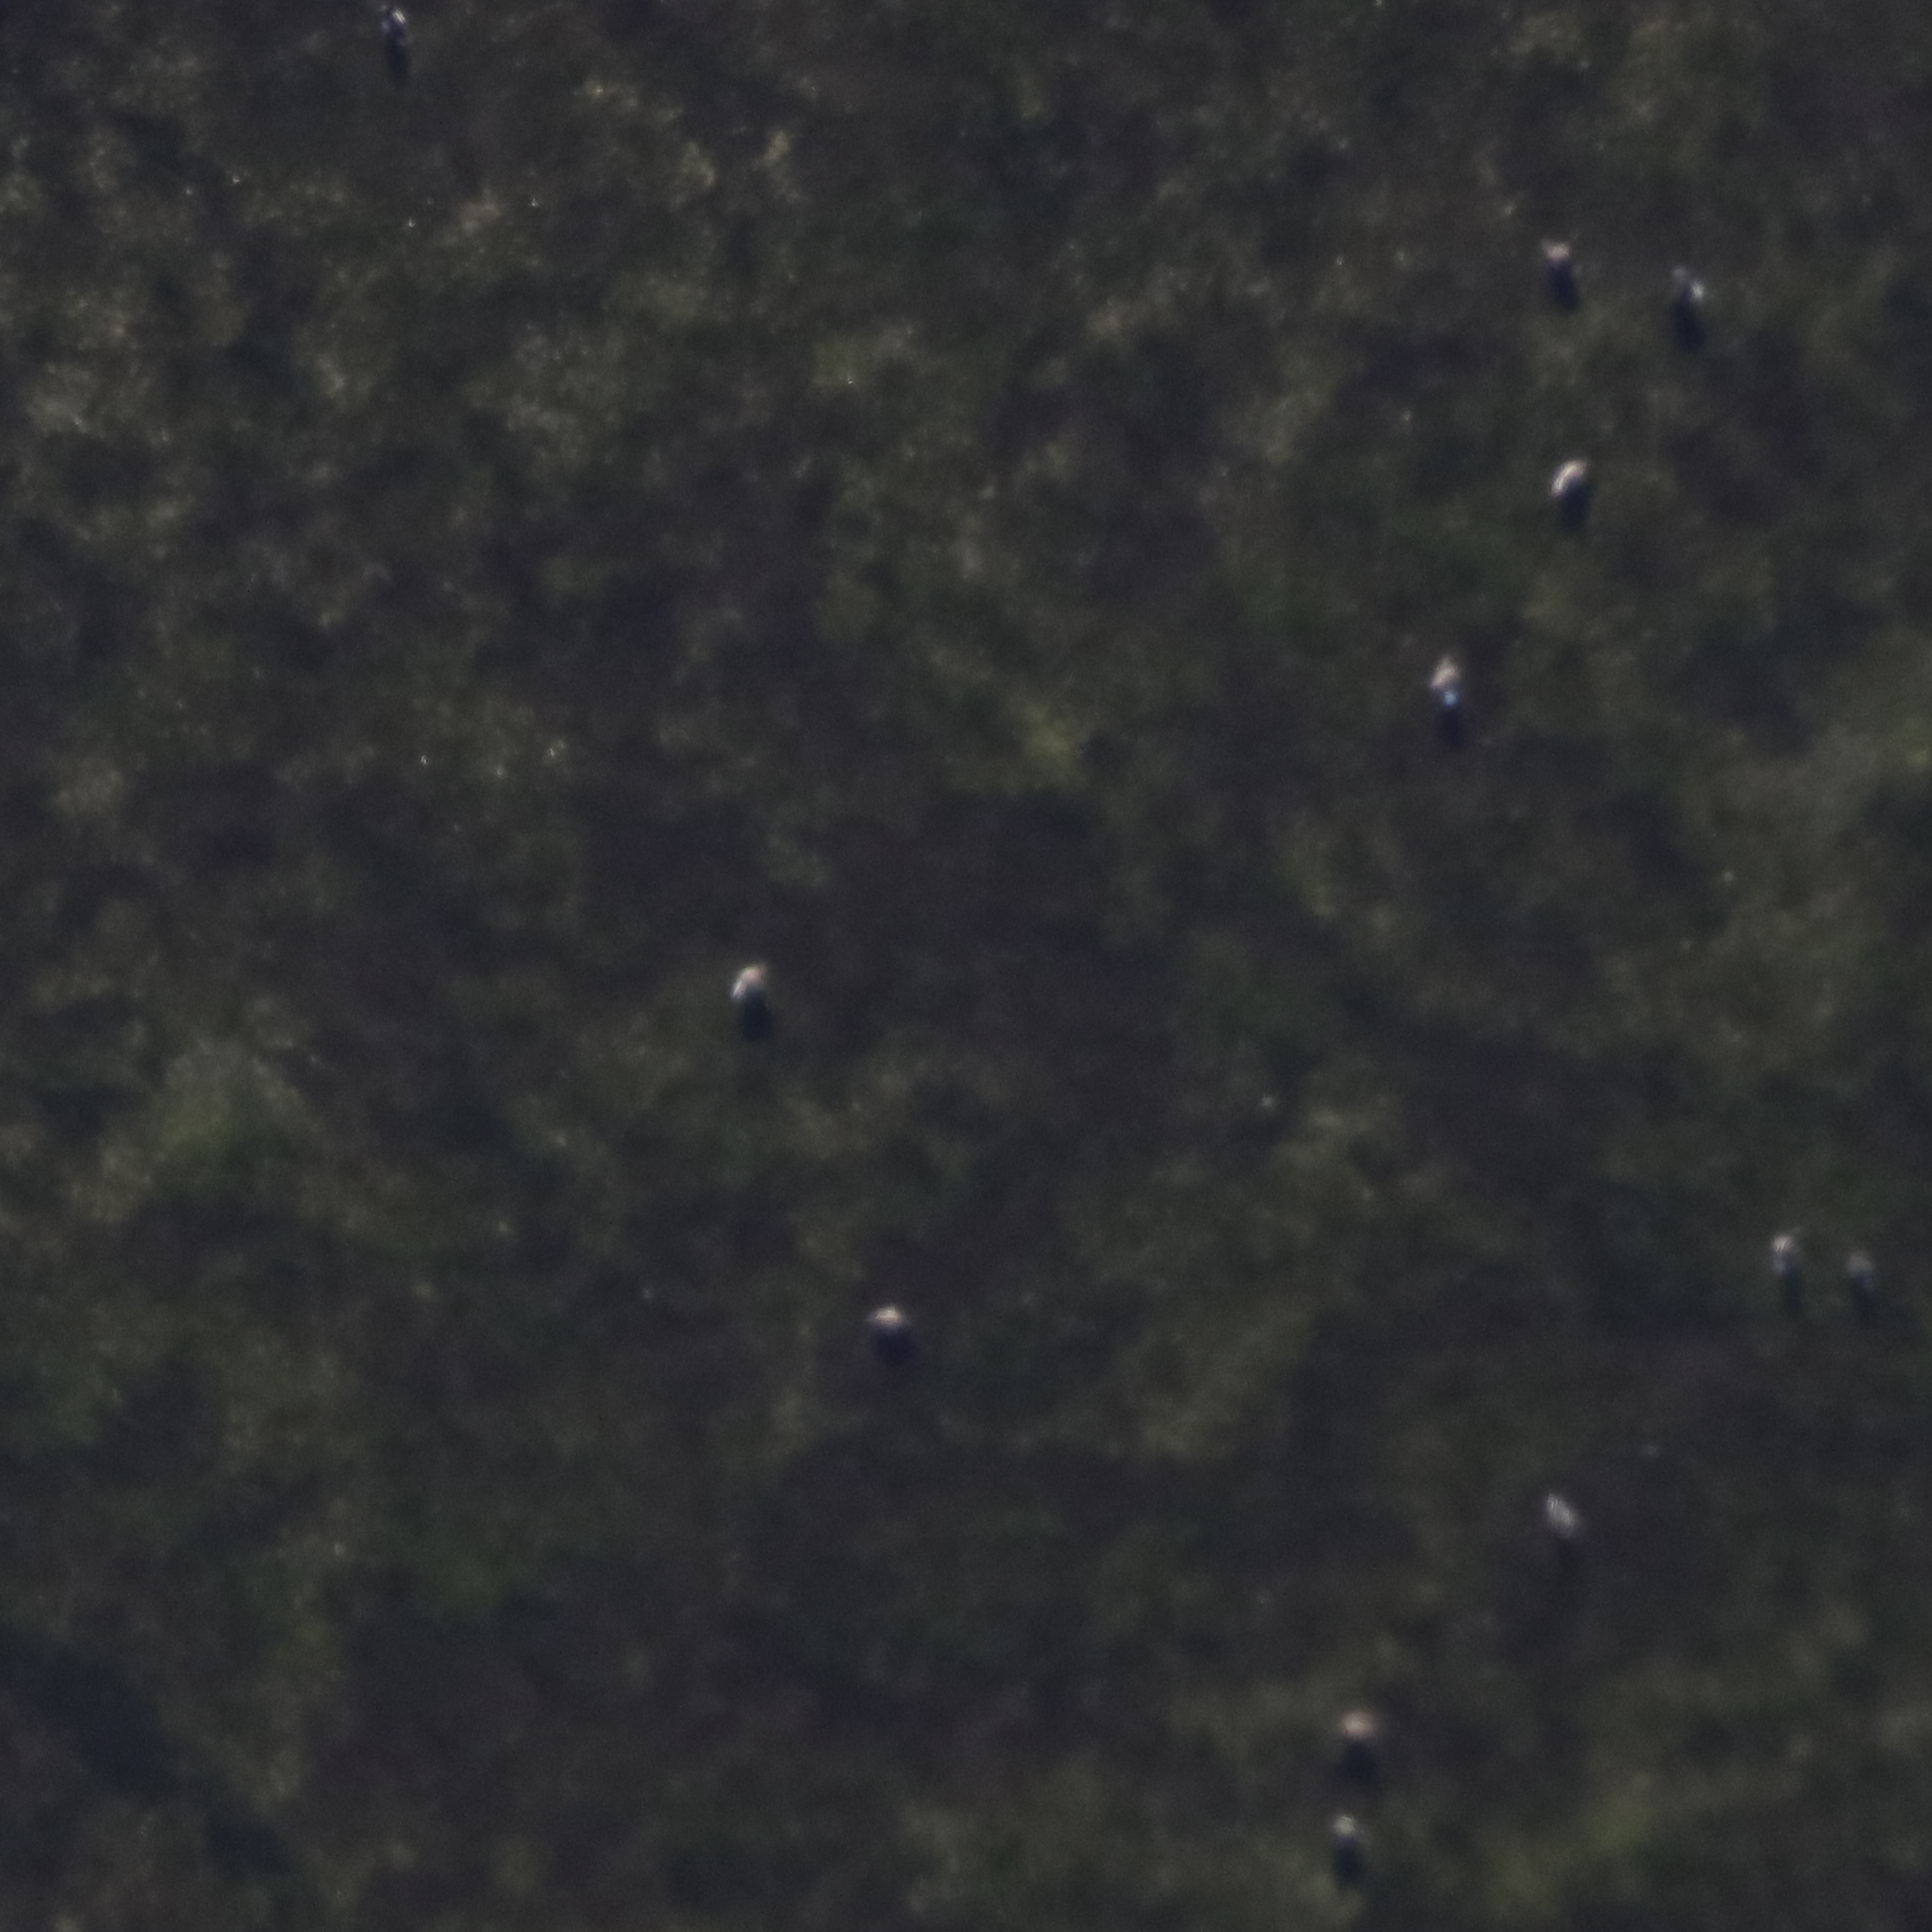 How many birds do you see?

12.